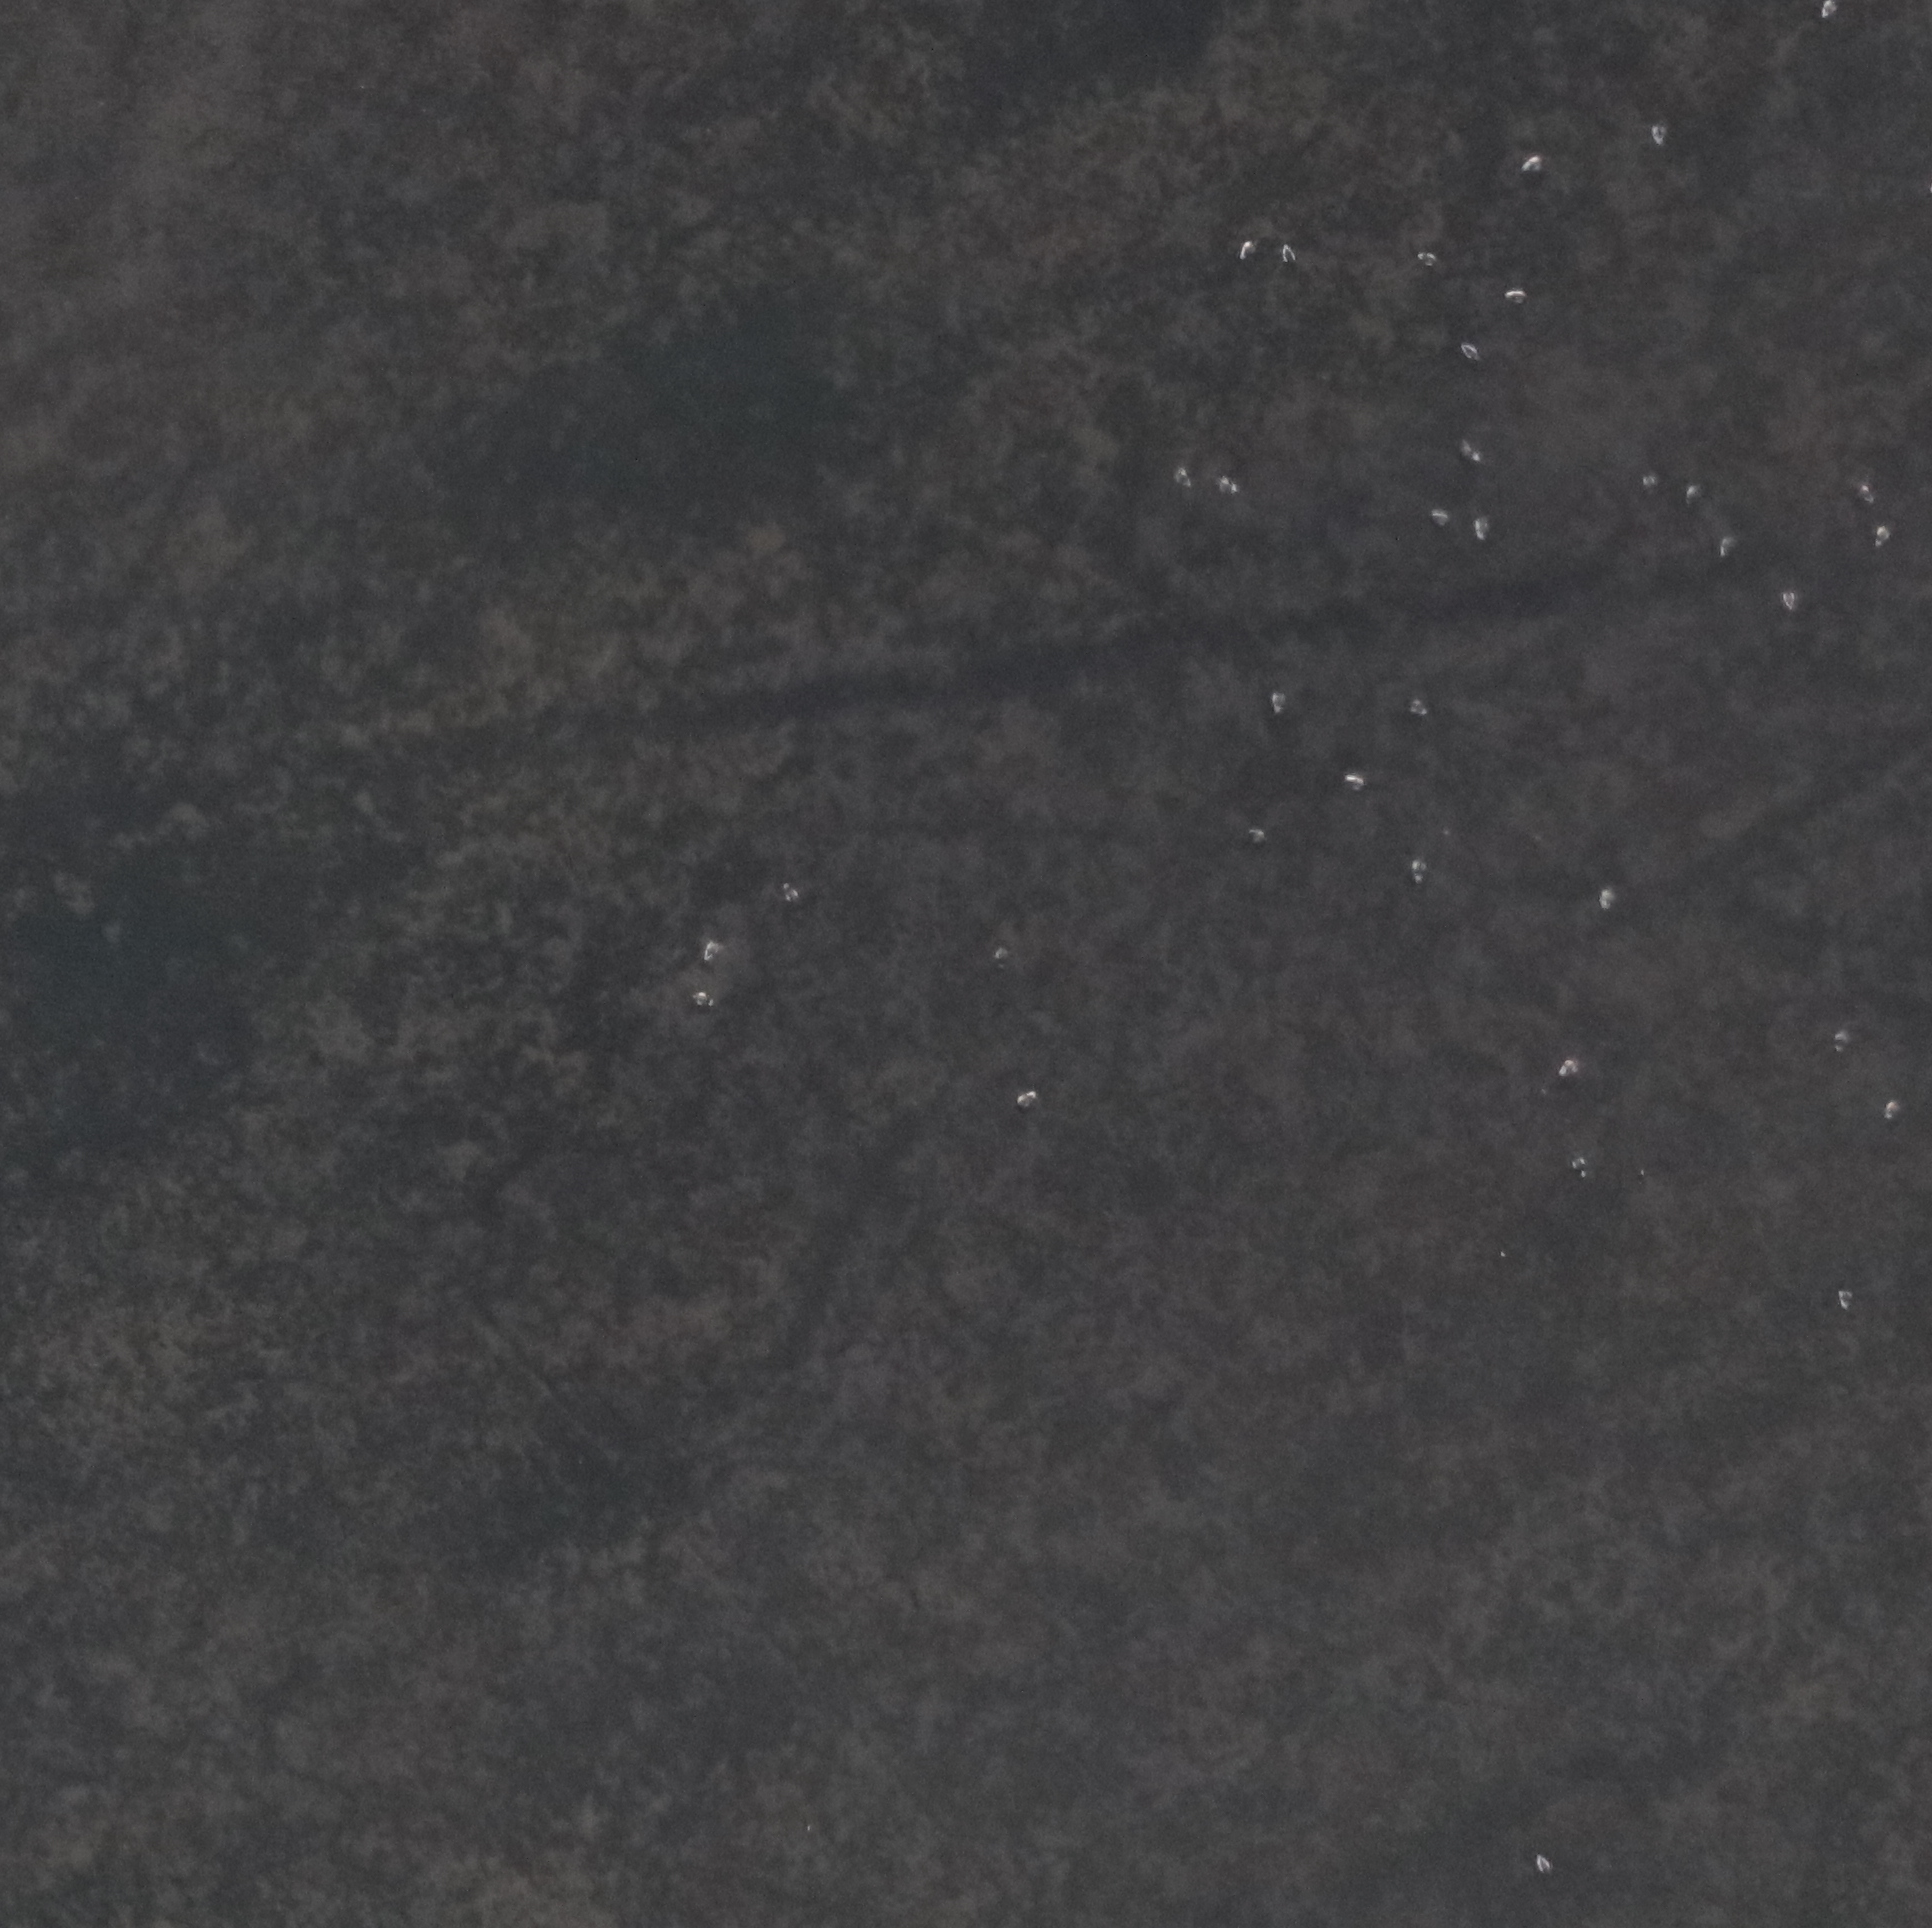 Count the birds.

36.